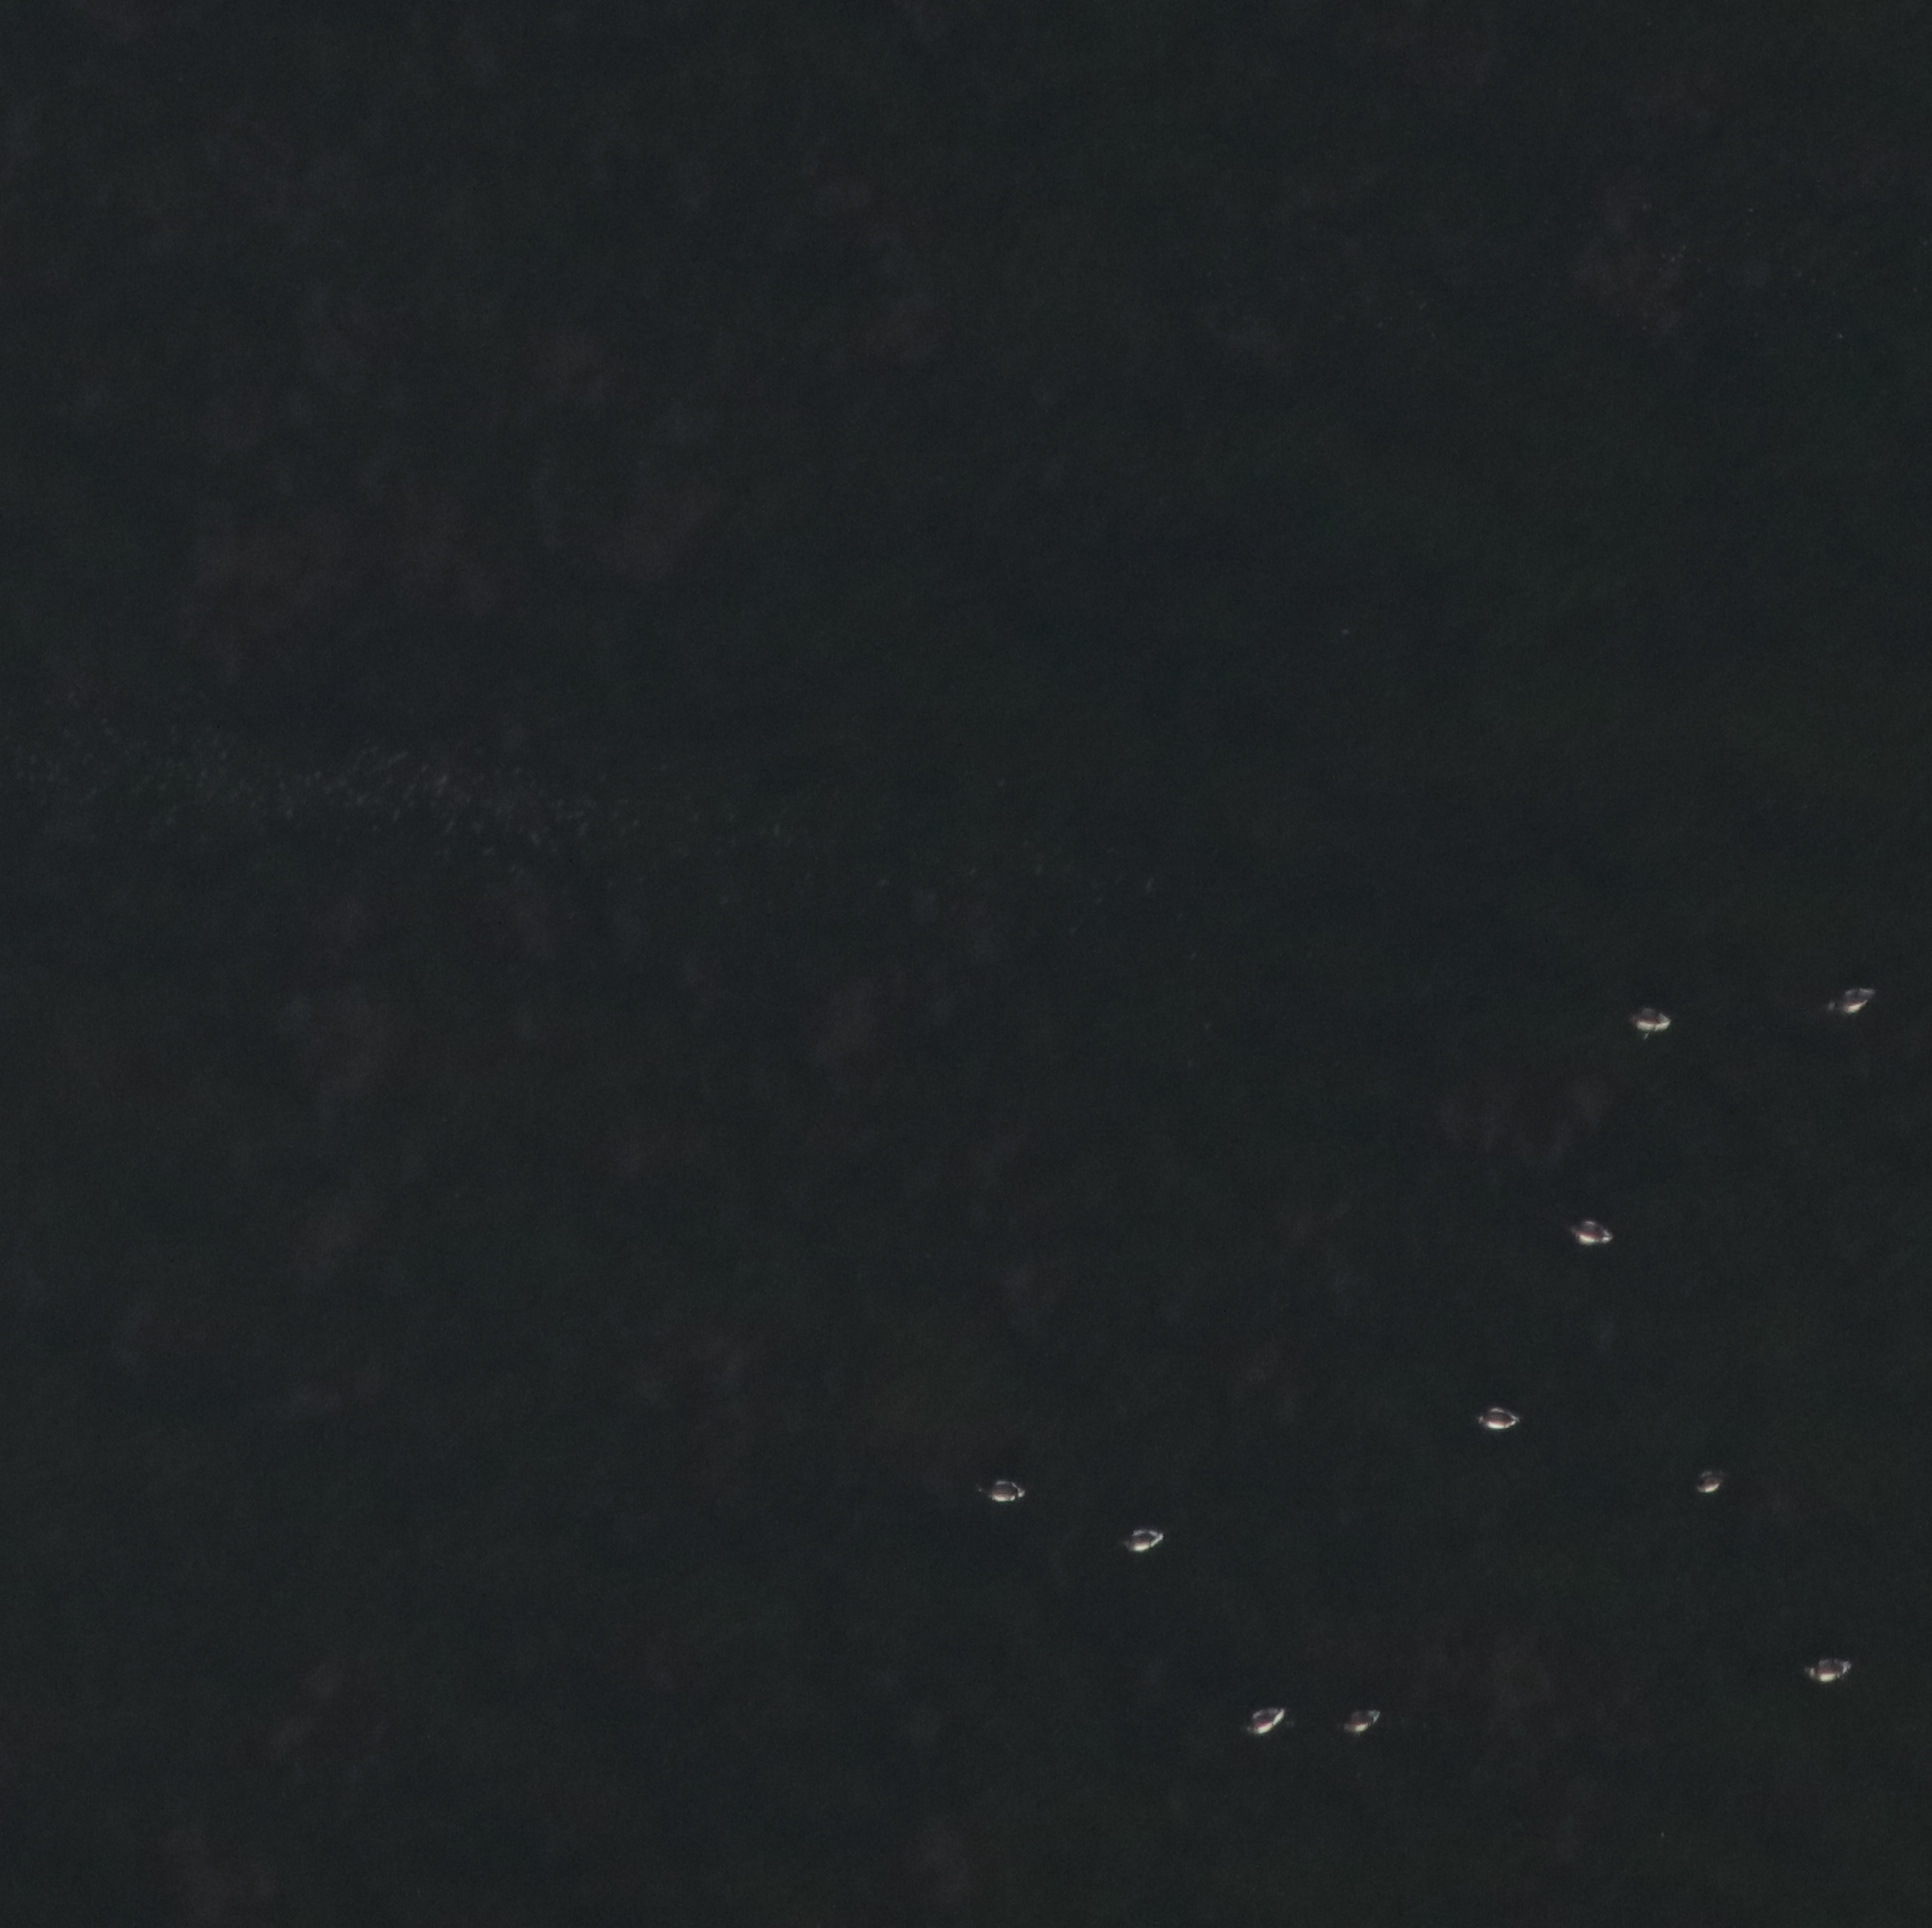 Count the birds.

10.